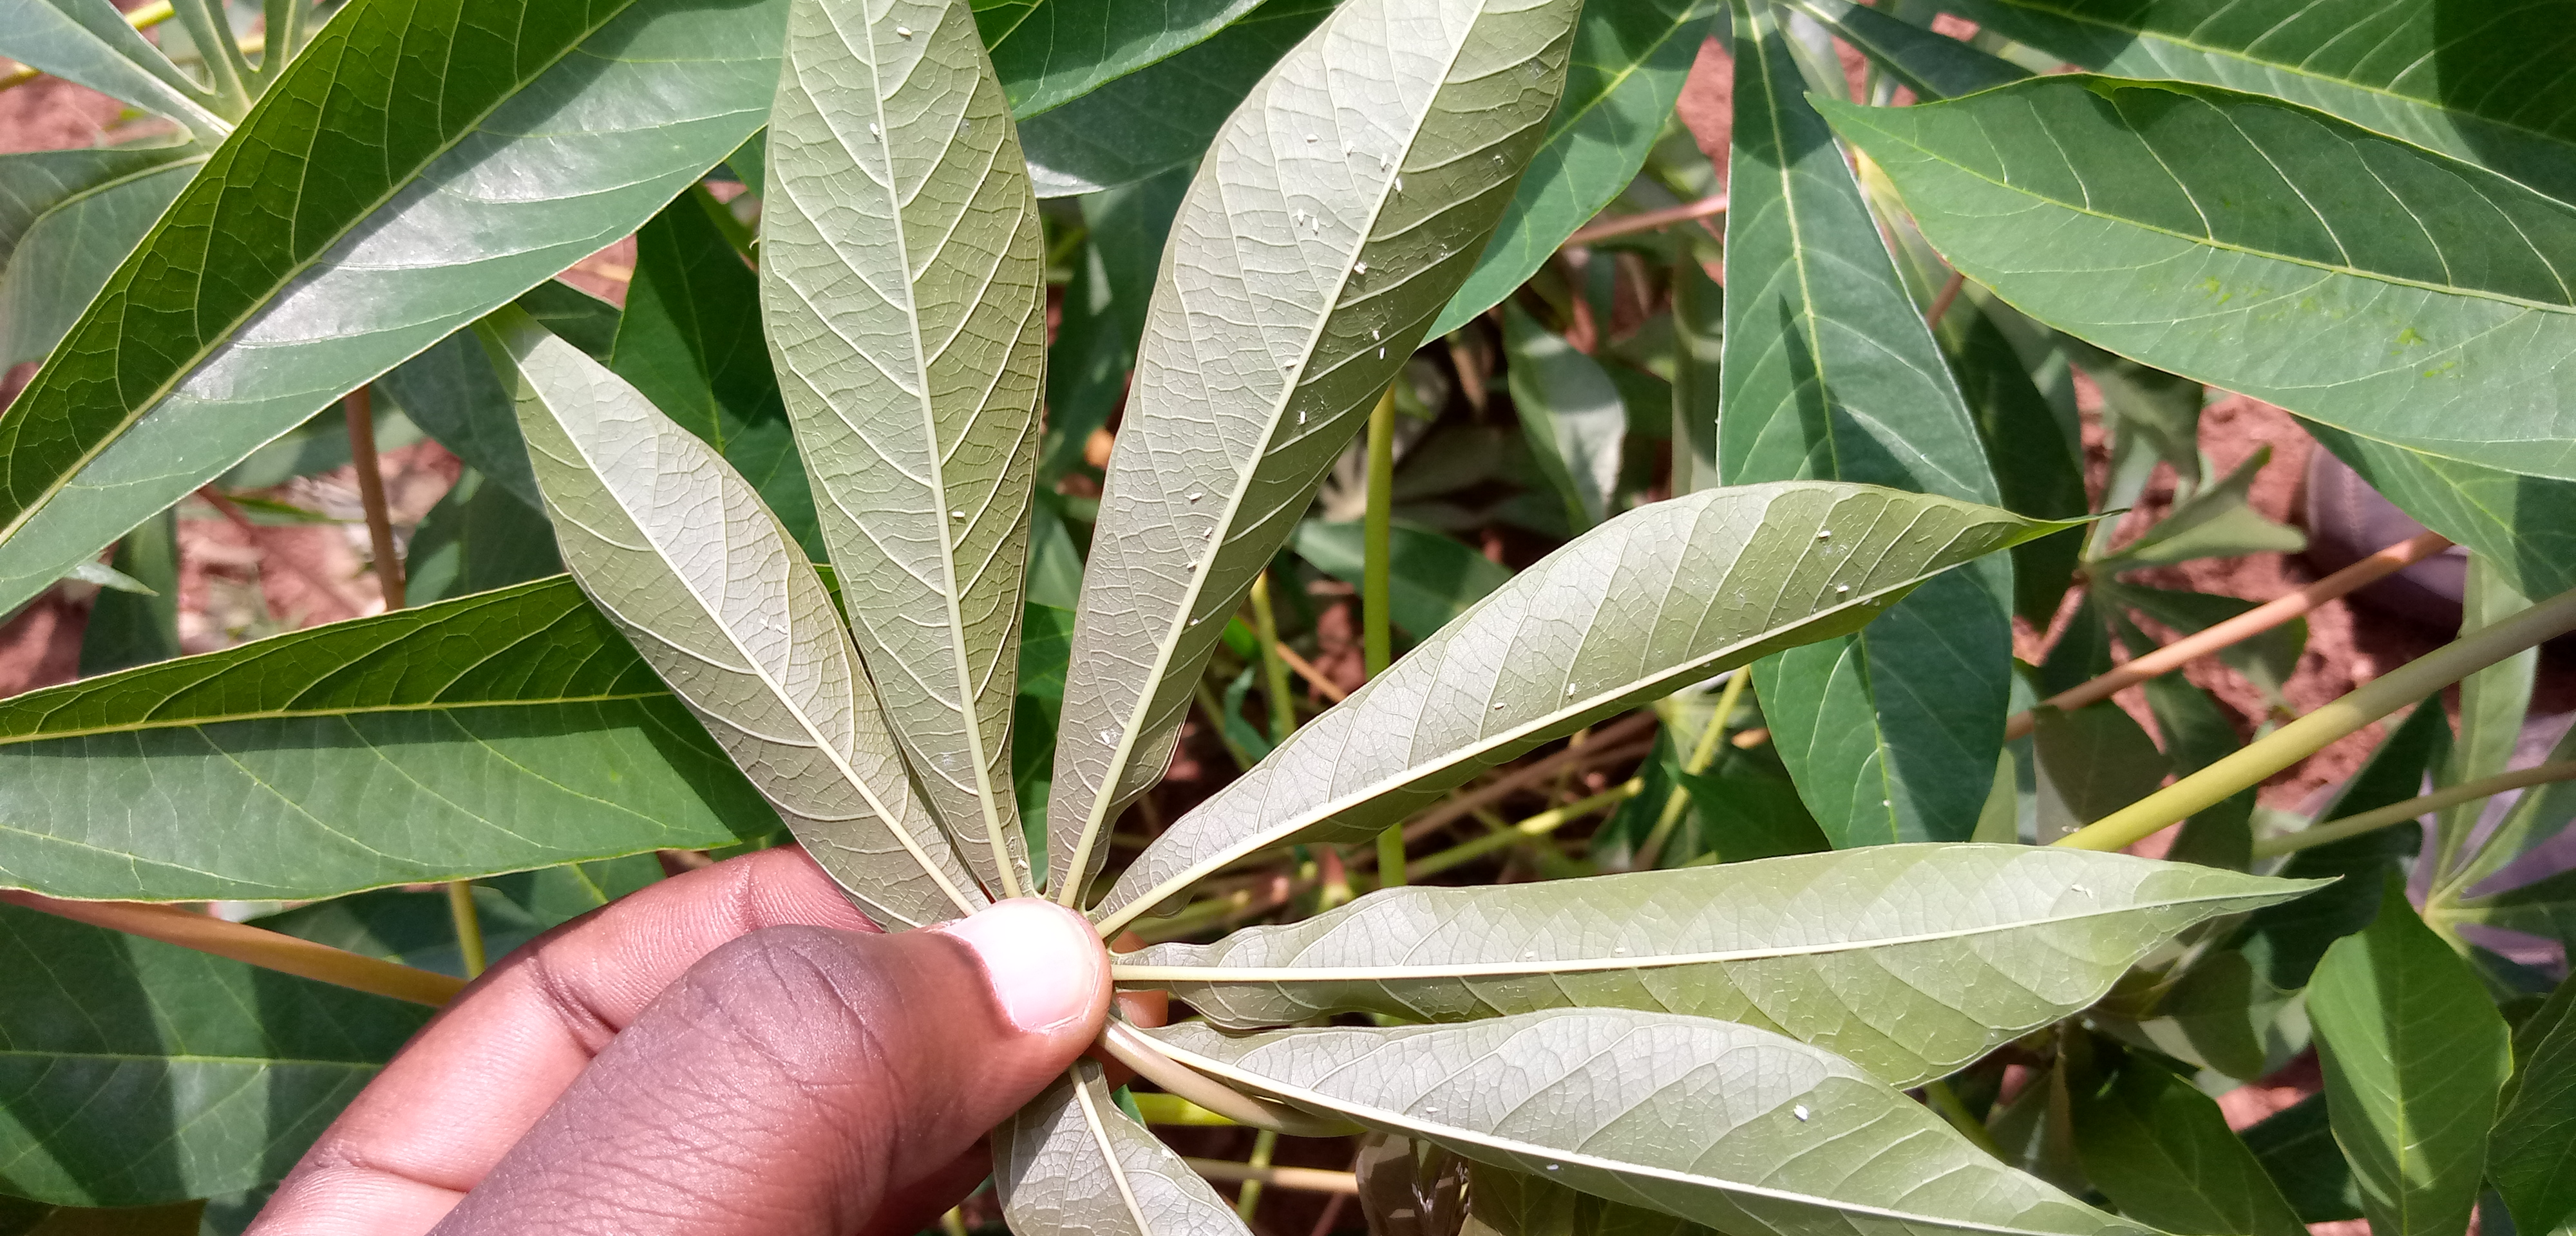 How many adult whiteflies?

37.